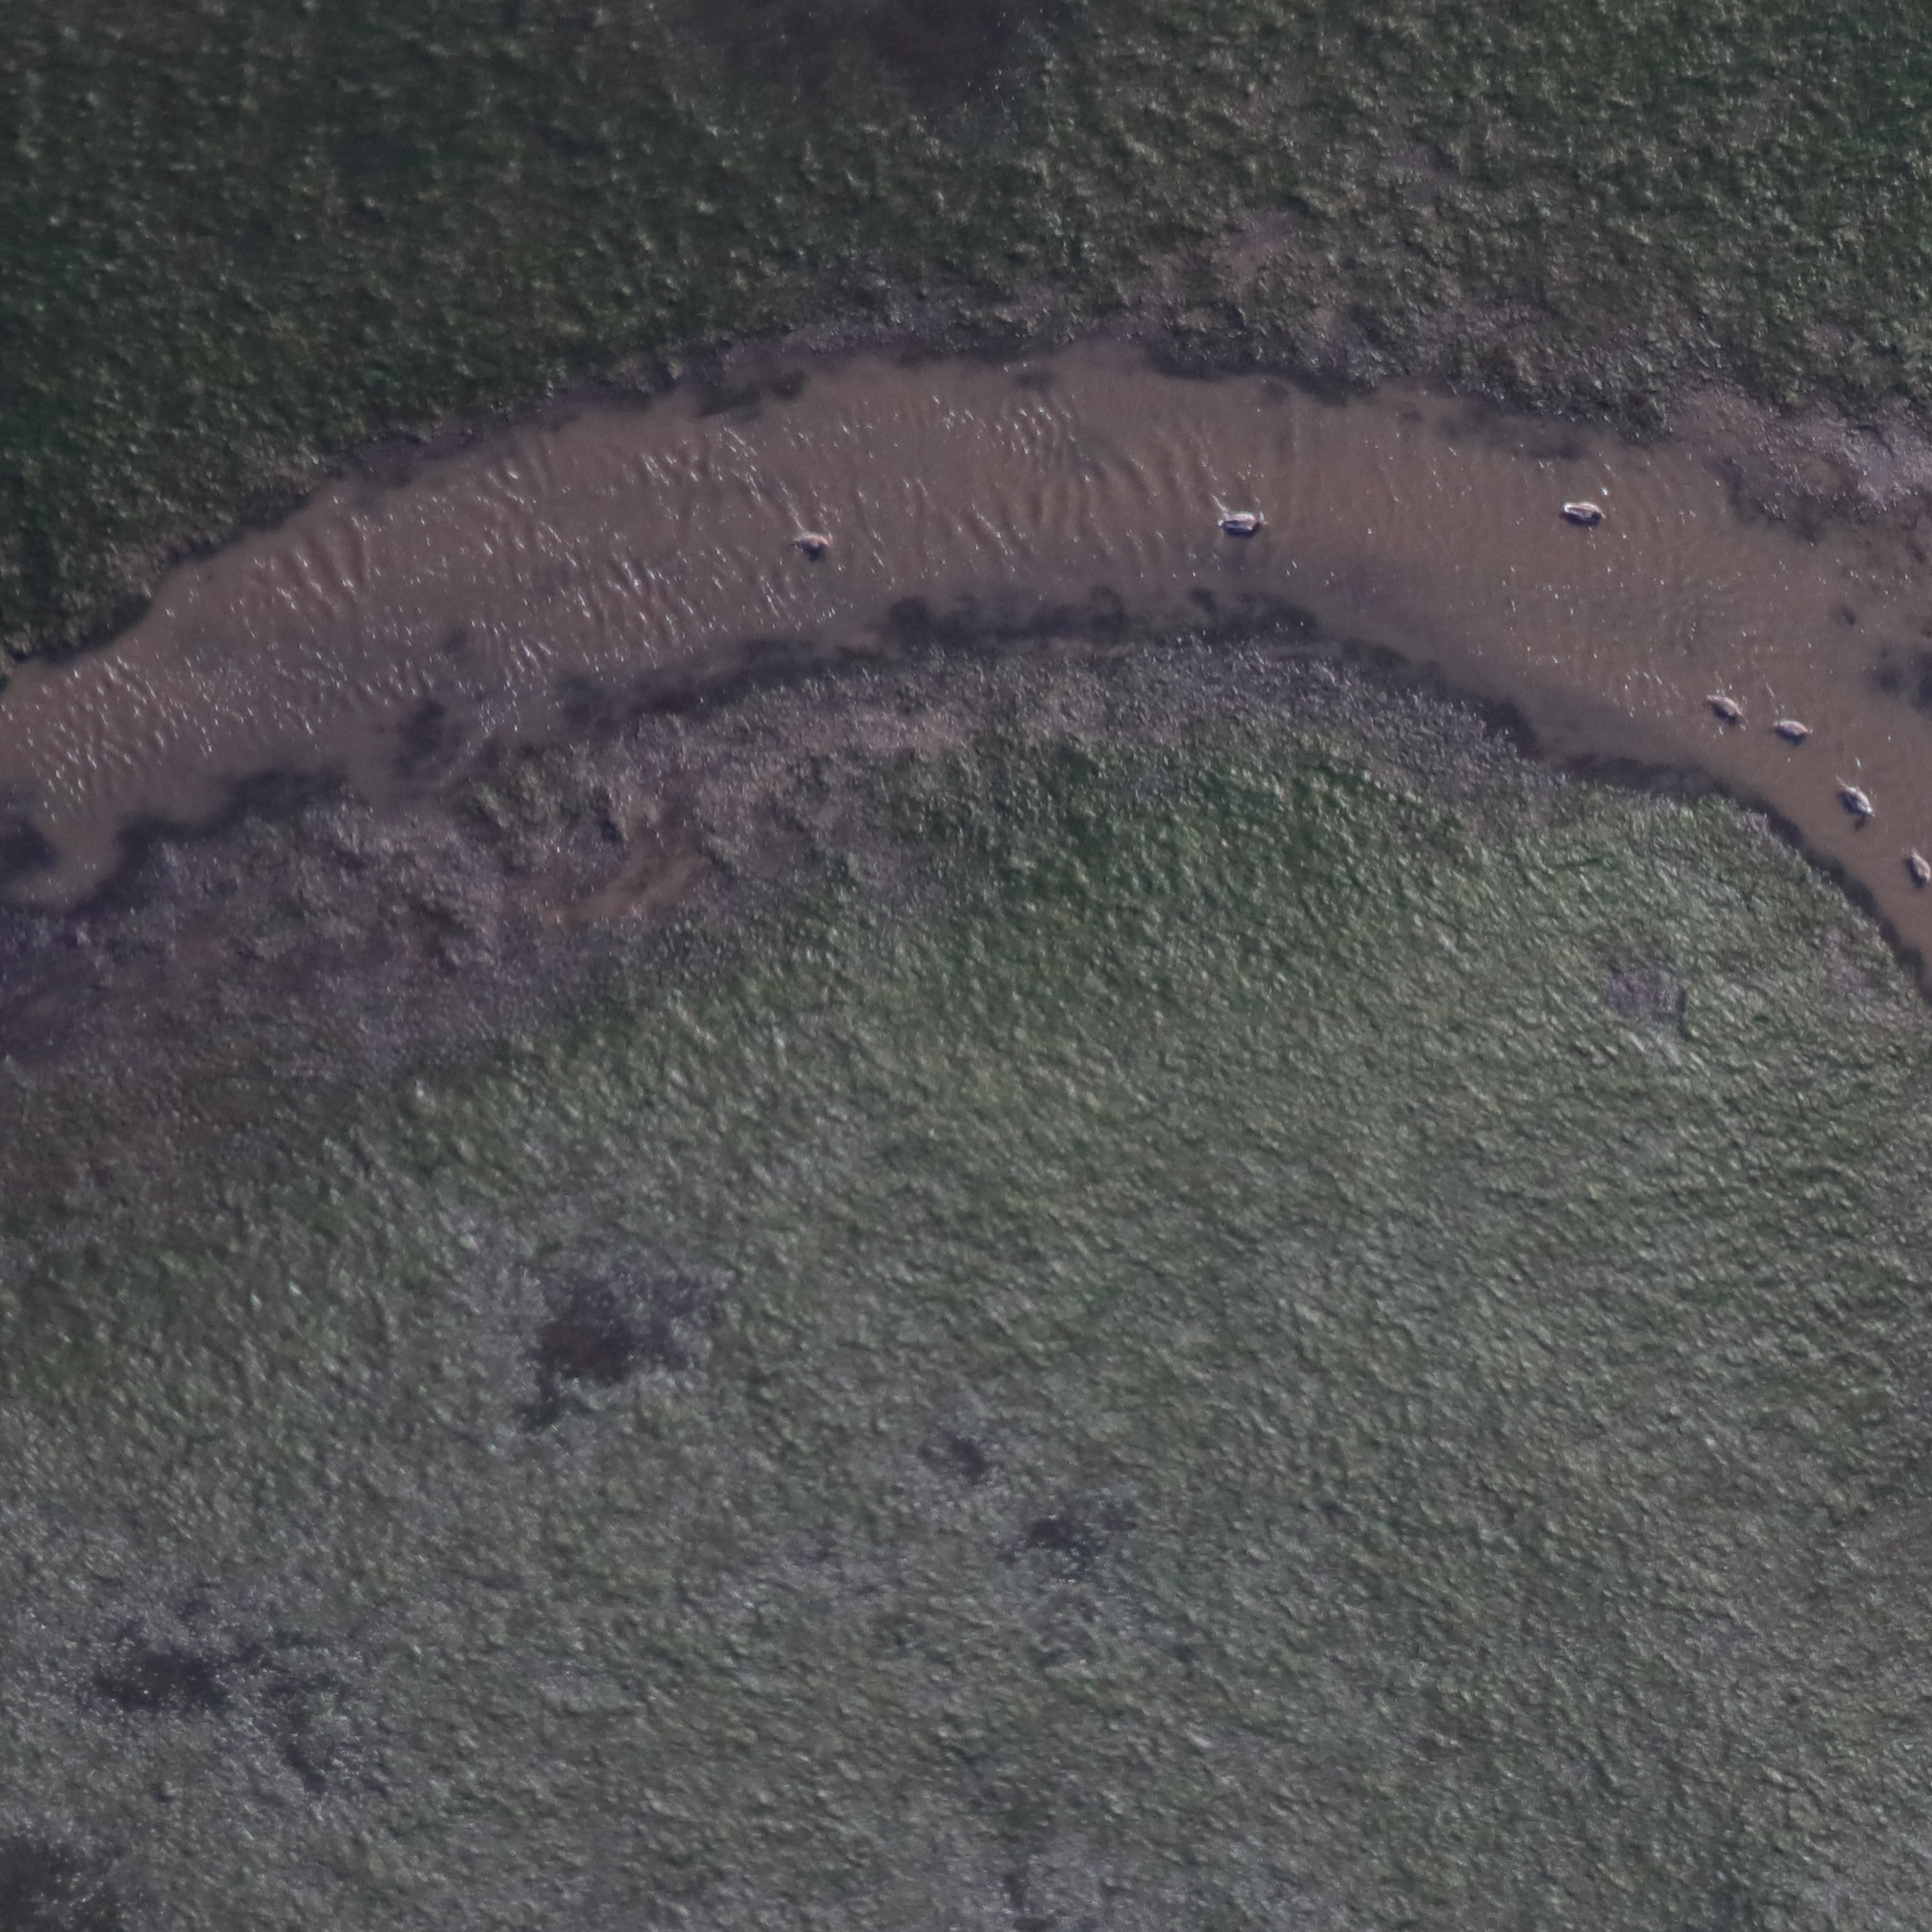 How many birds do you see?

7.